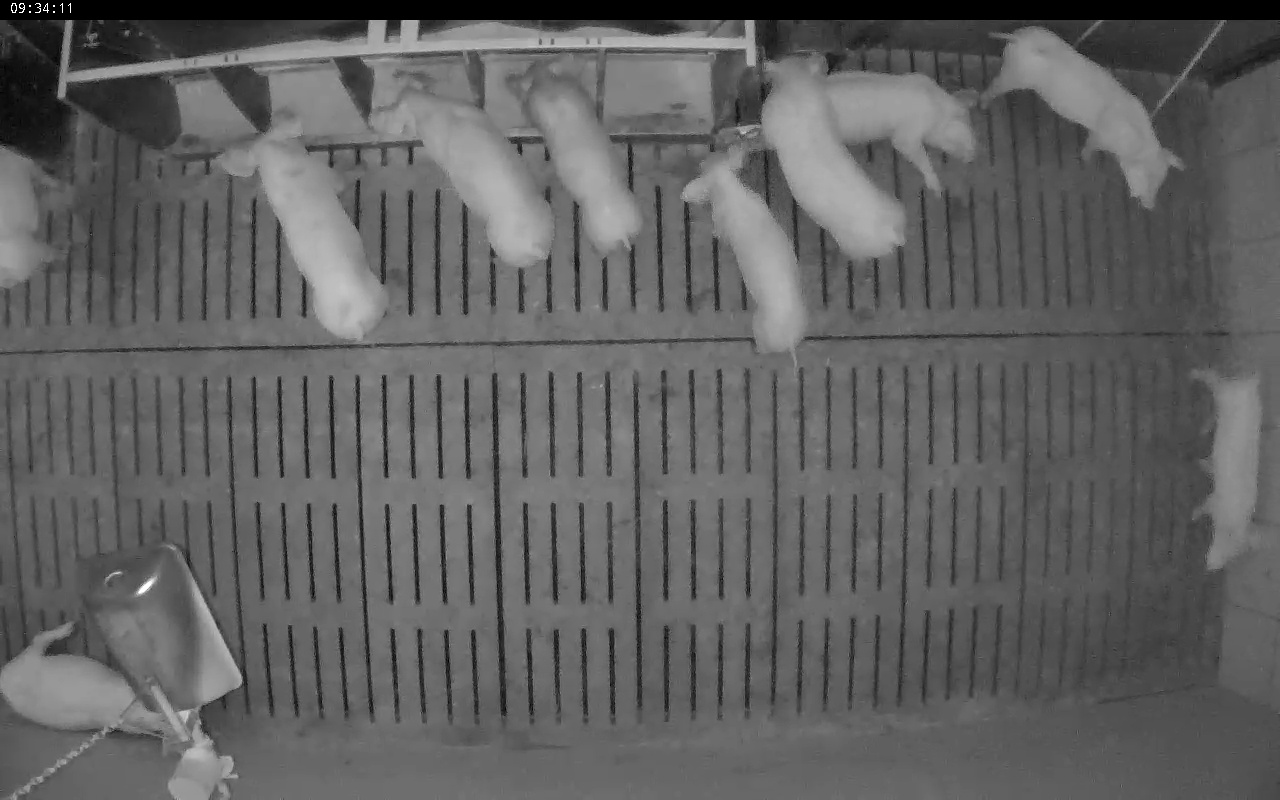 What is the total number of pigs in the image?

10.